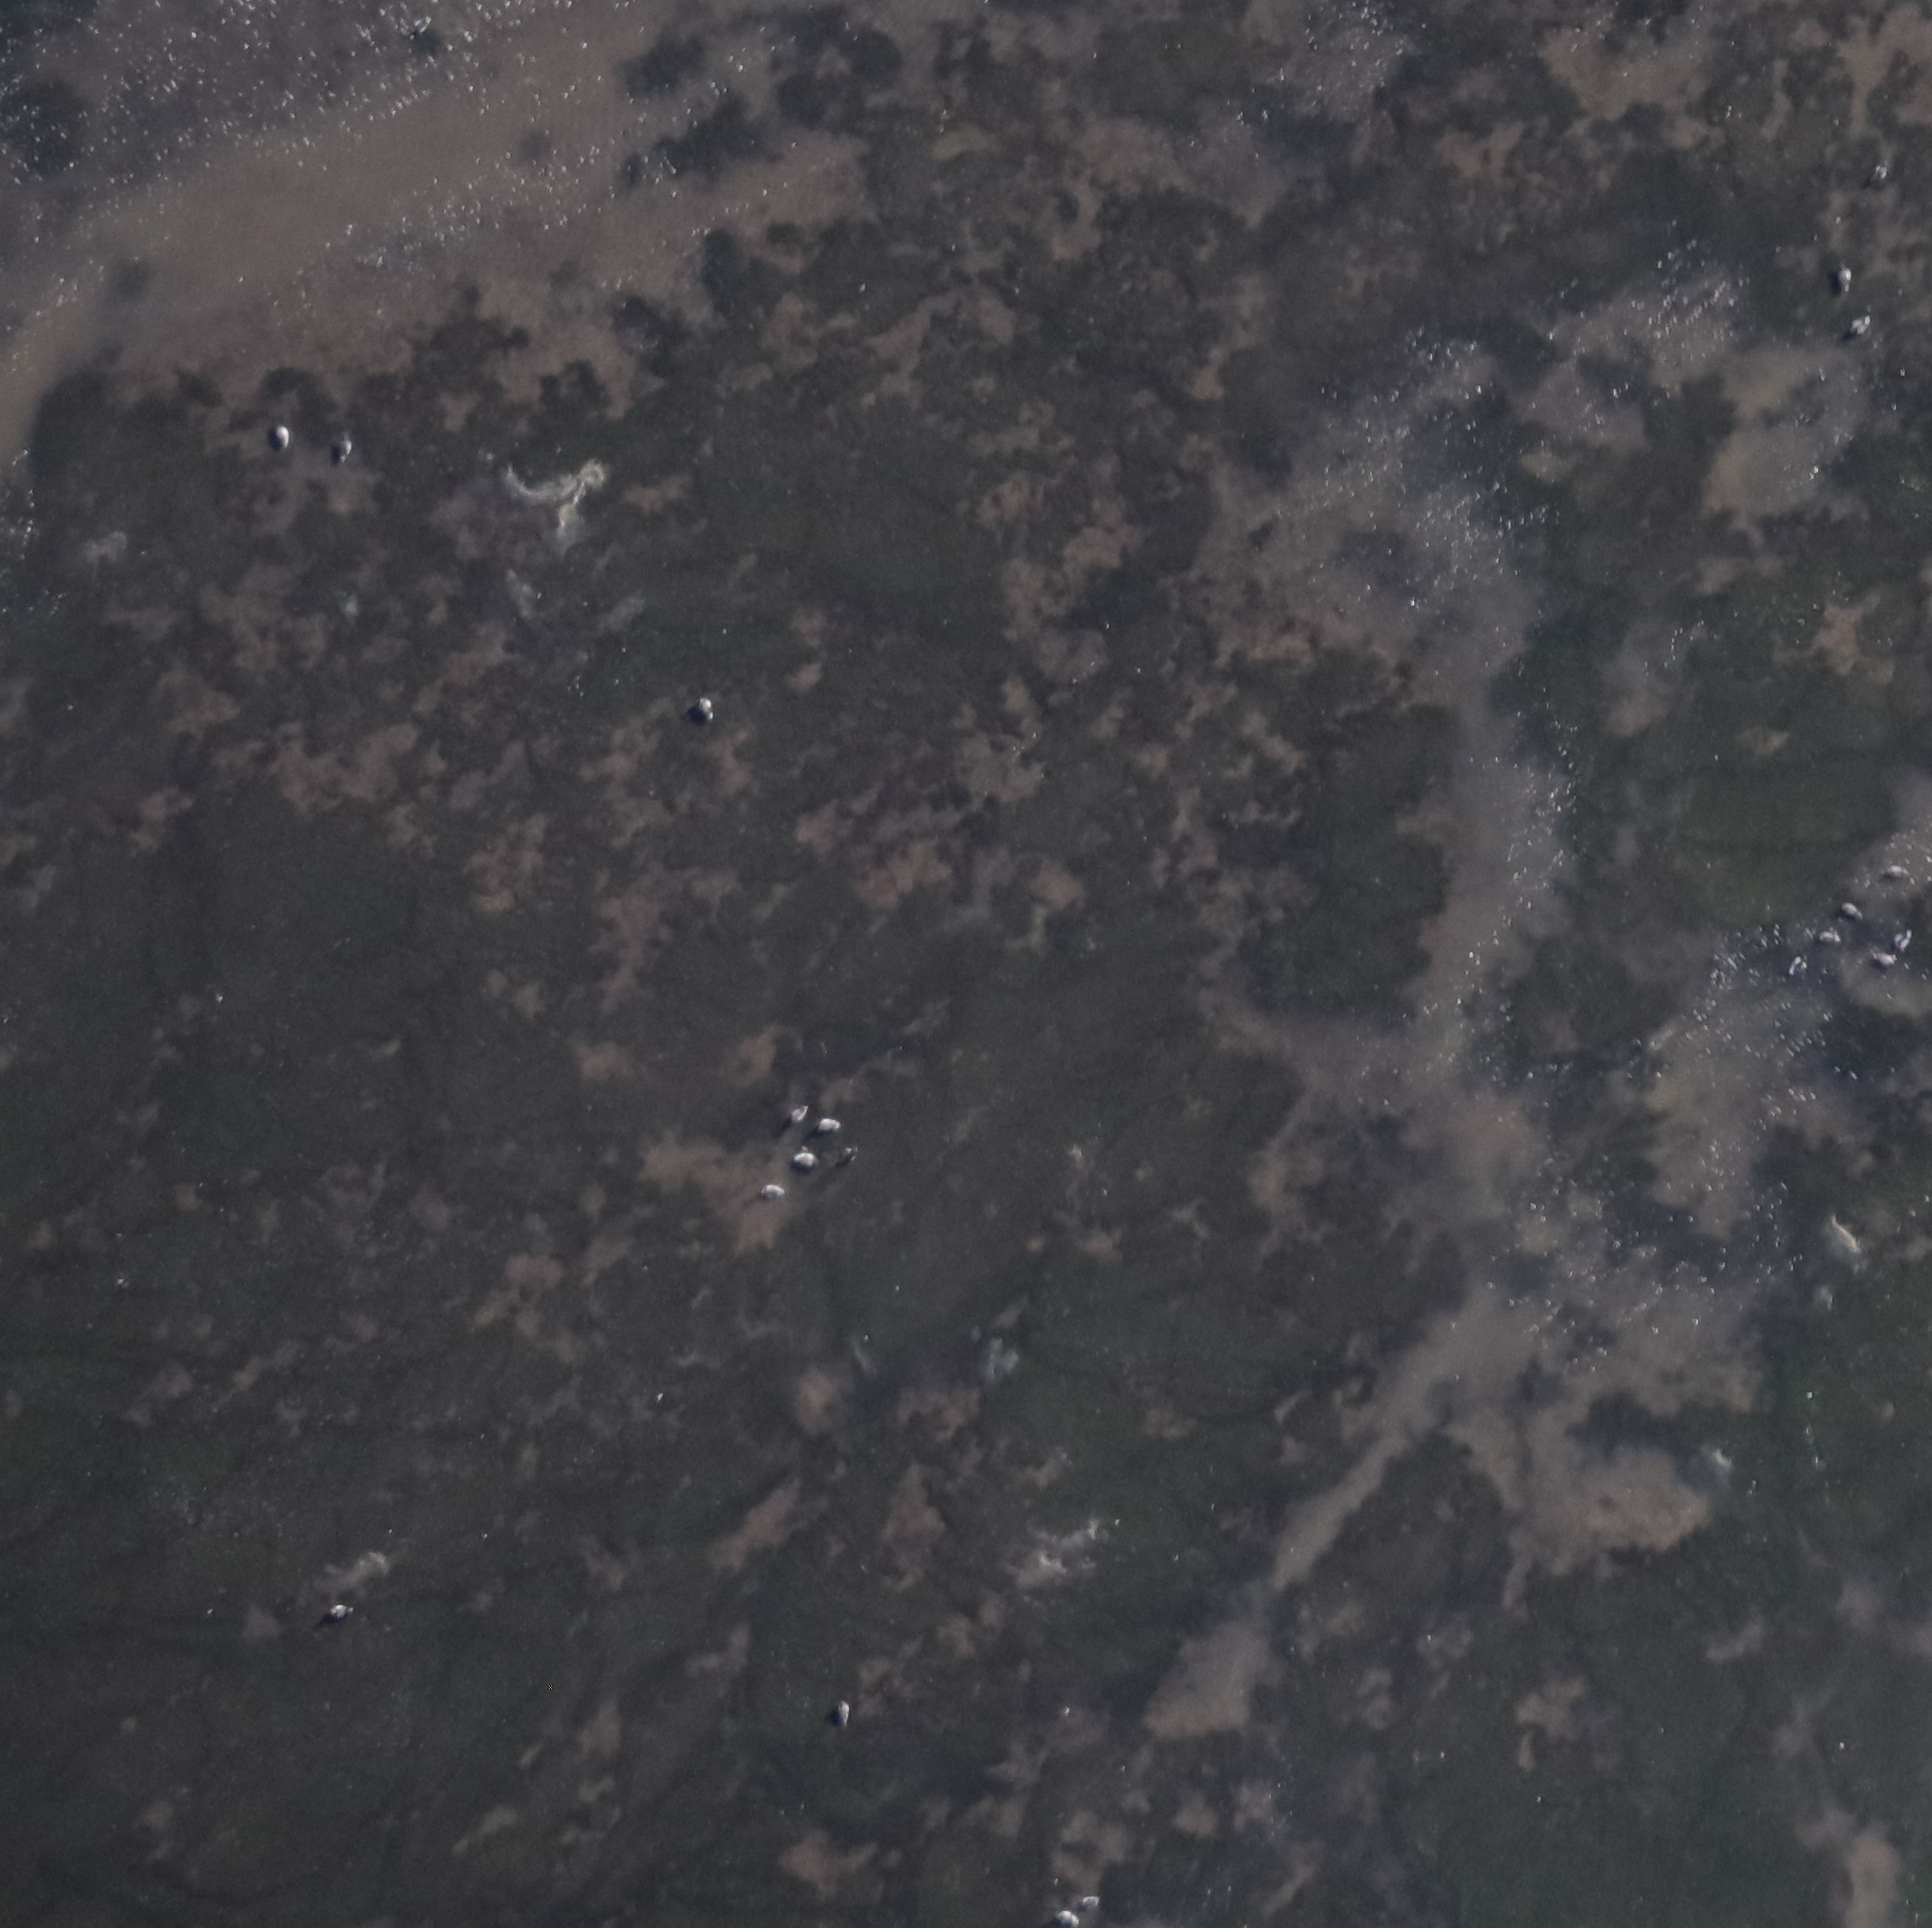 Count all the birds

22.